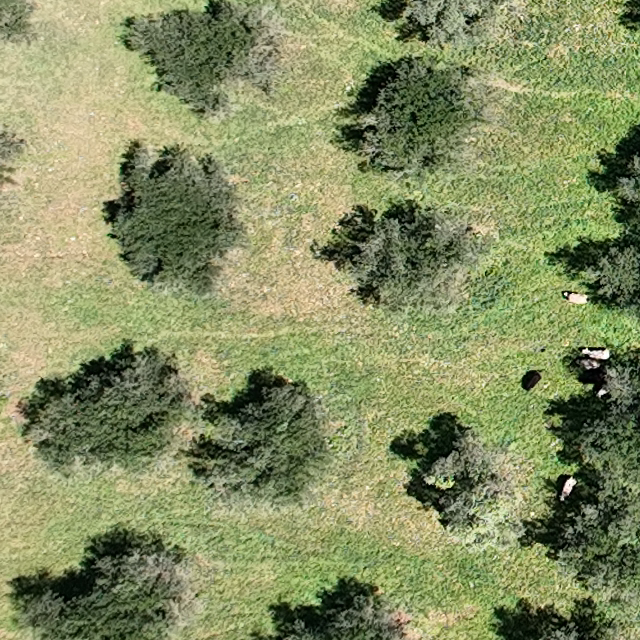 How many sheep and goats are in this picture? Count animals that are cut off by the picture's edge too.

6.